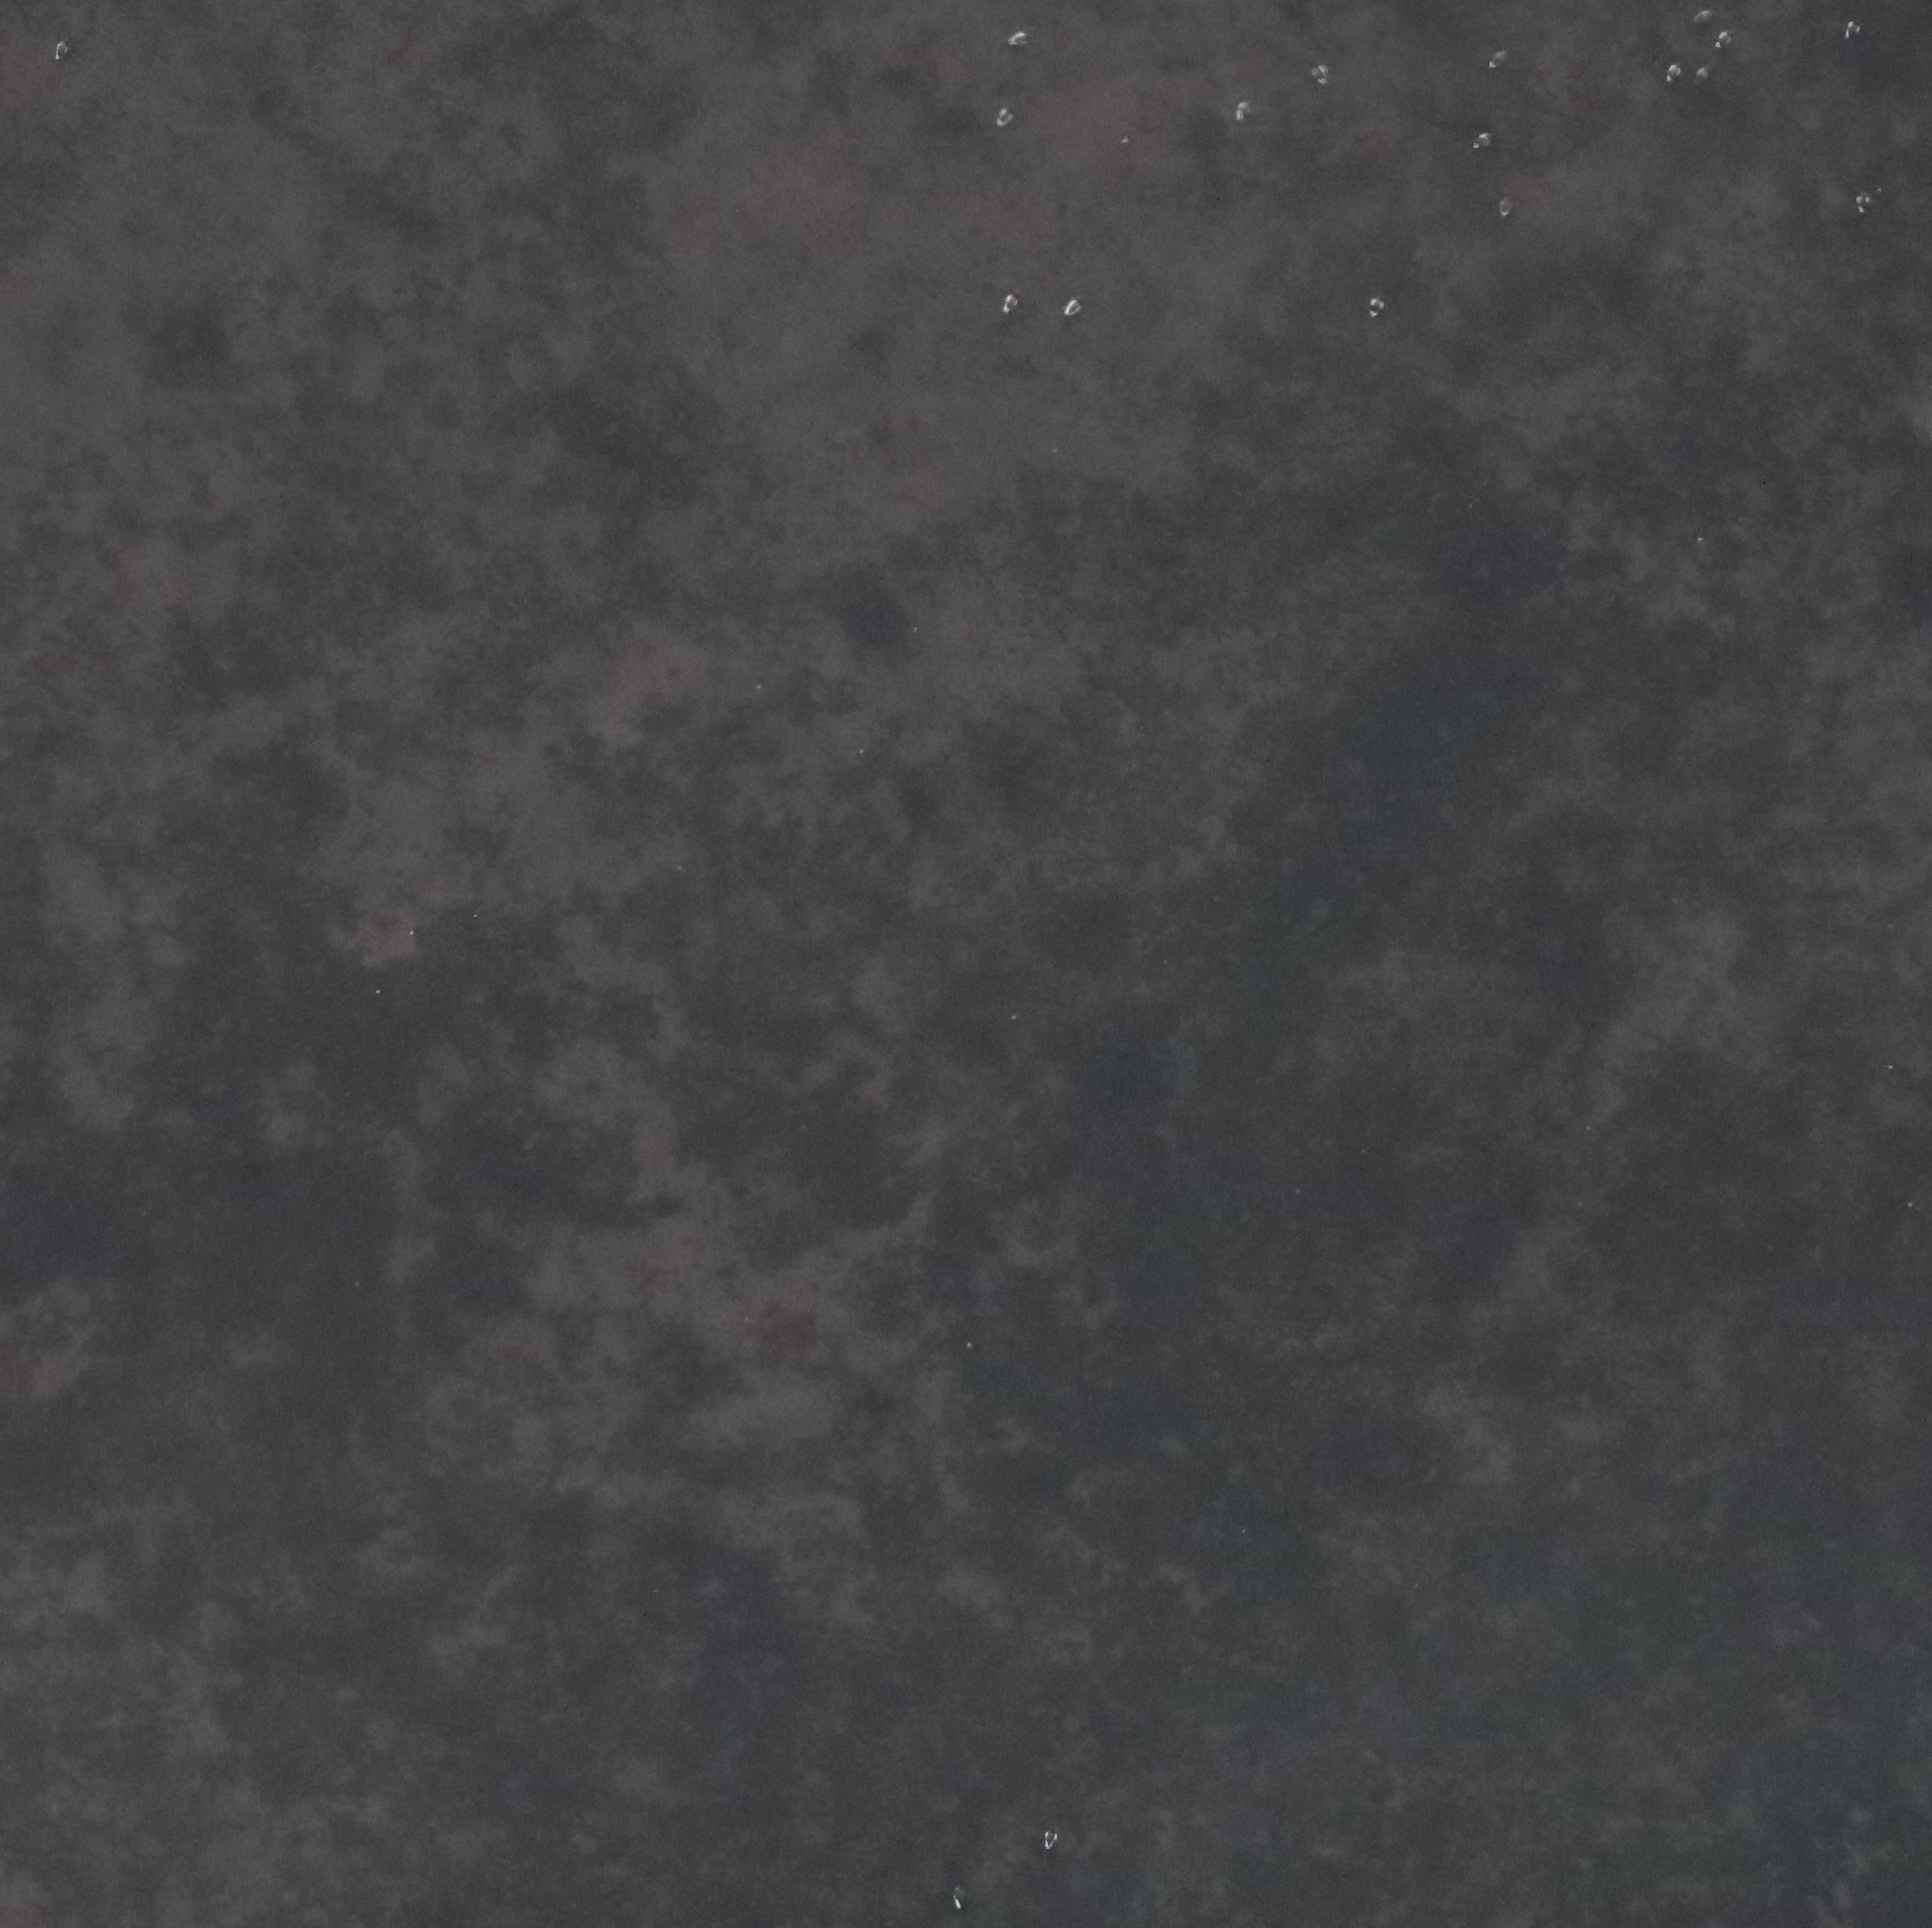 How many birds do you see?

19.